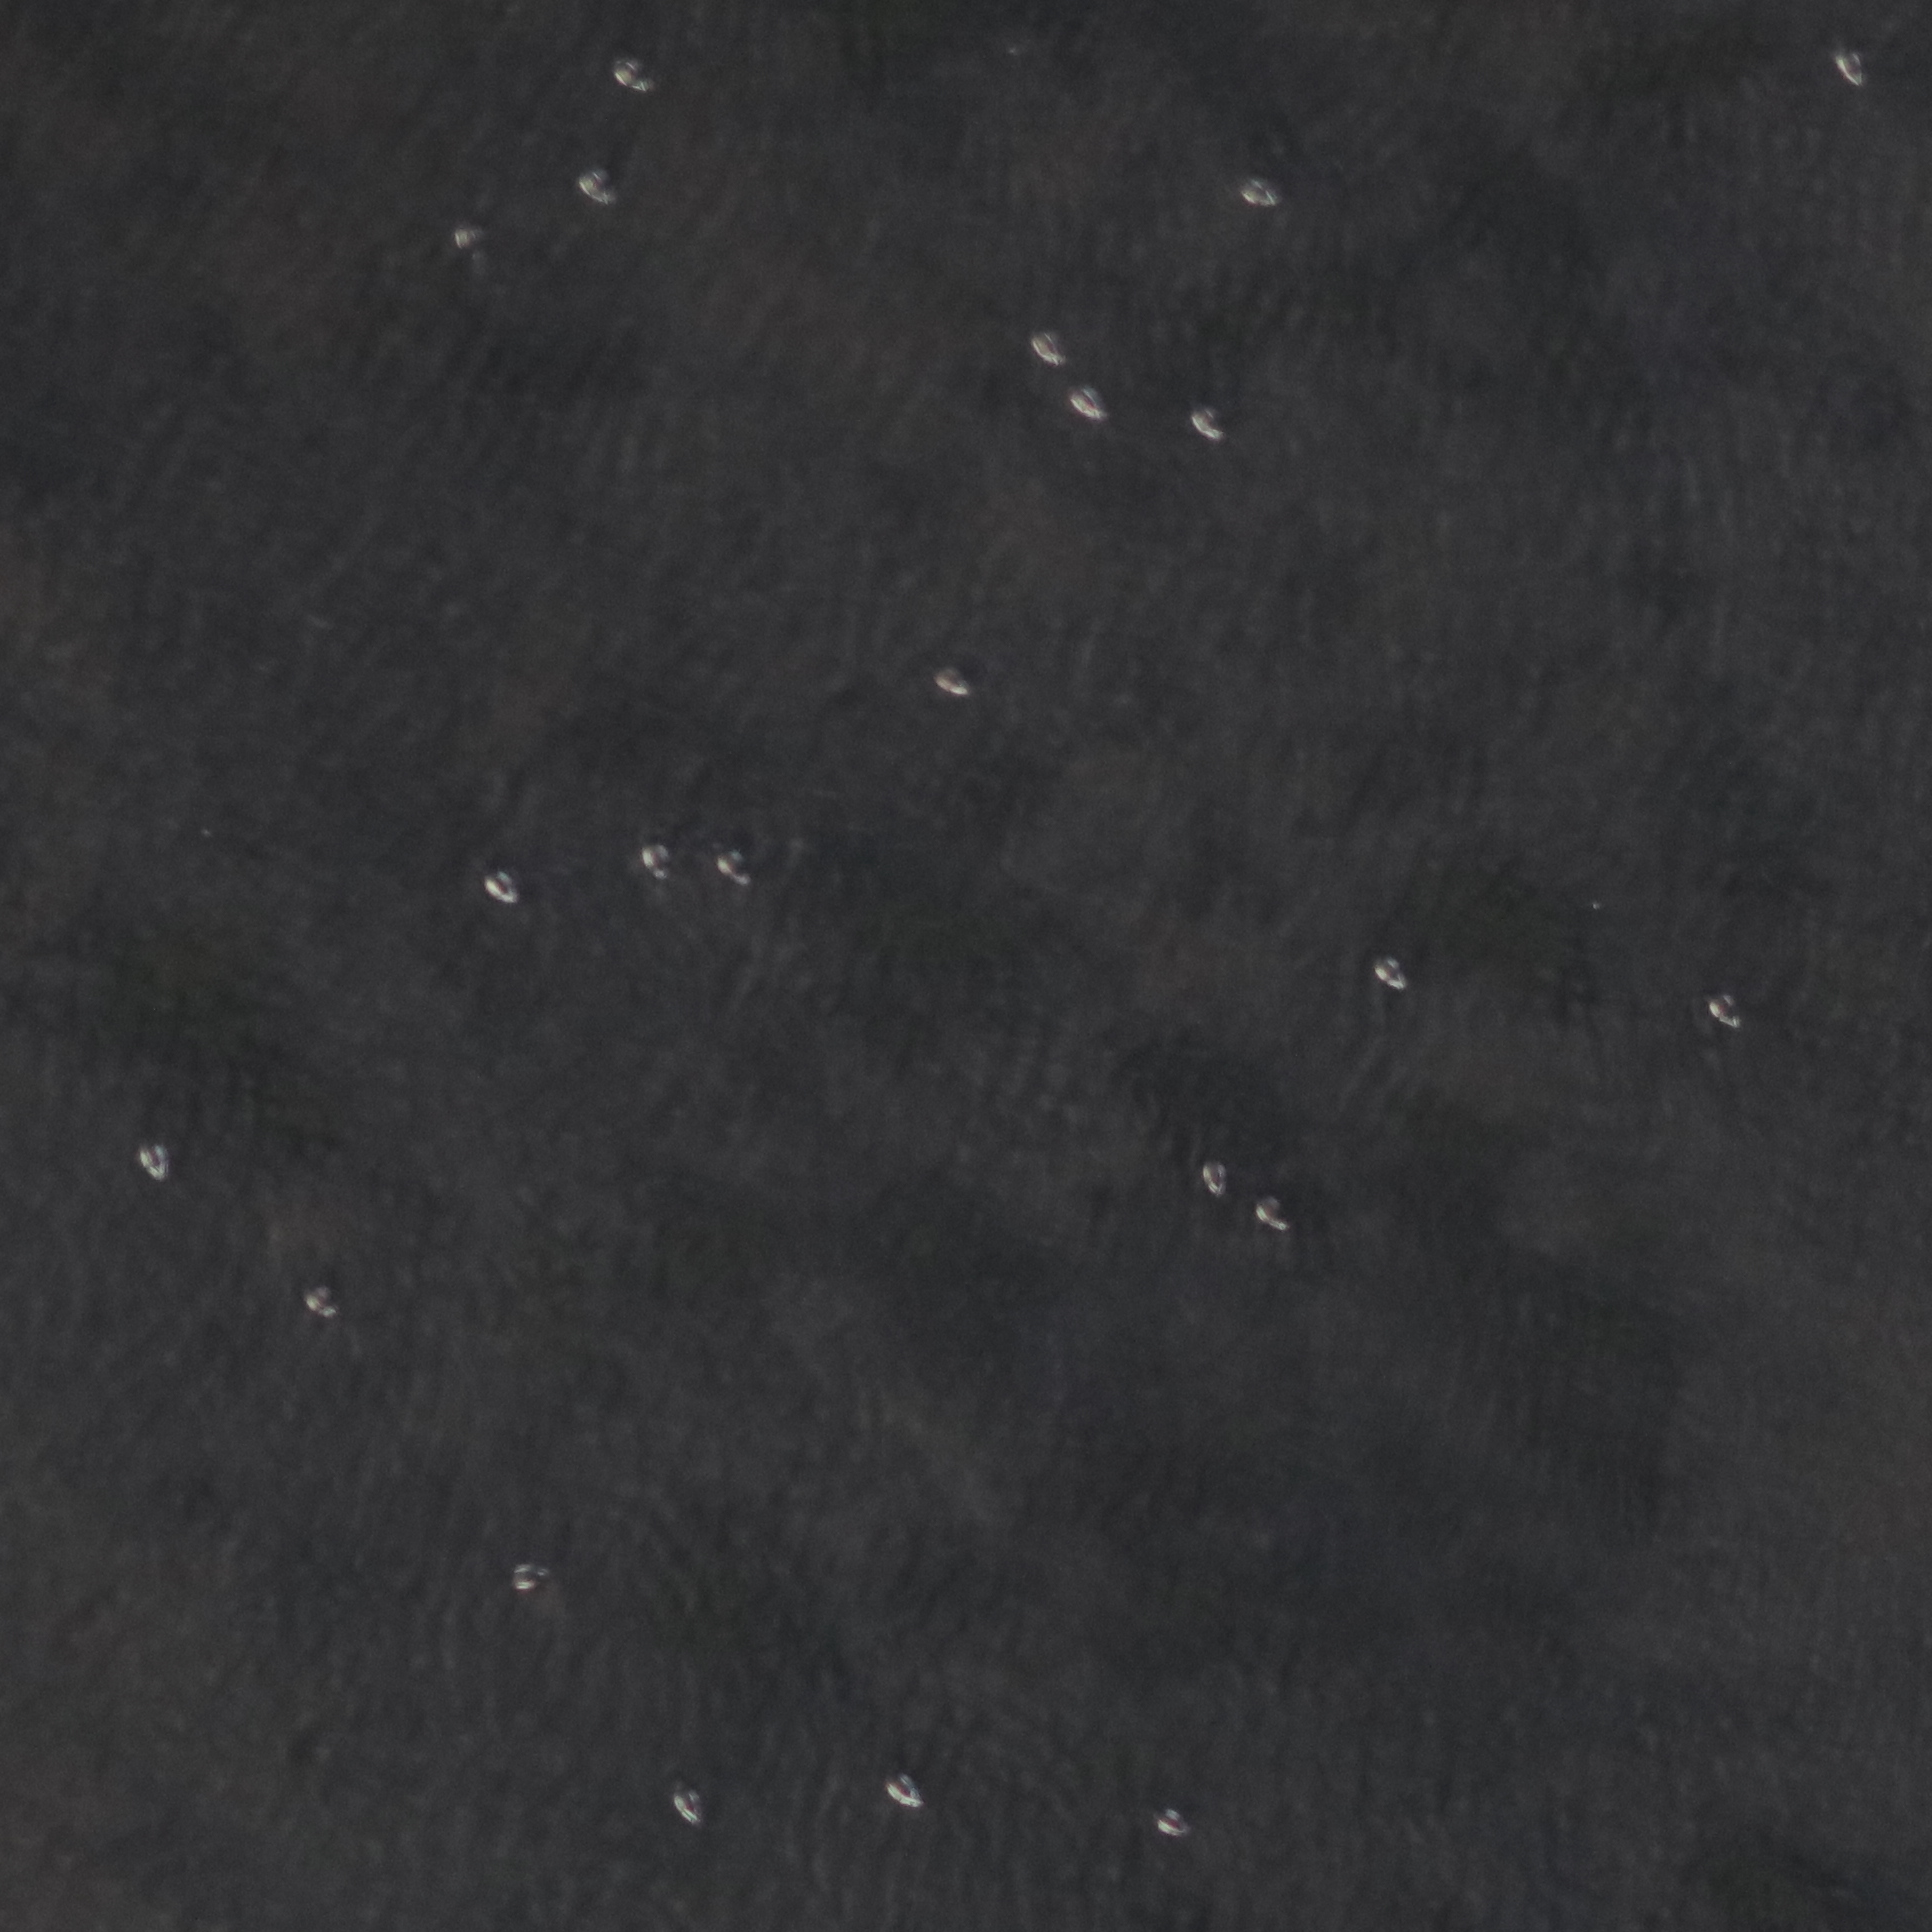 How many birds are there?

22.